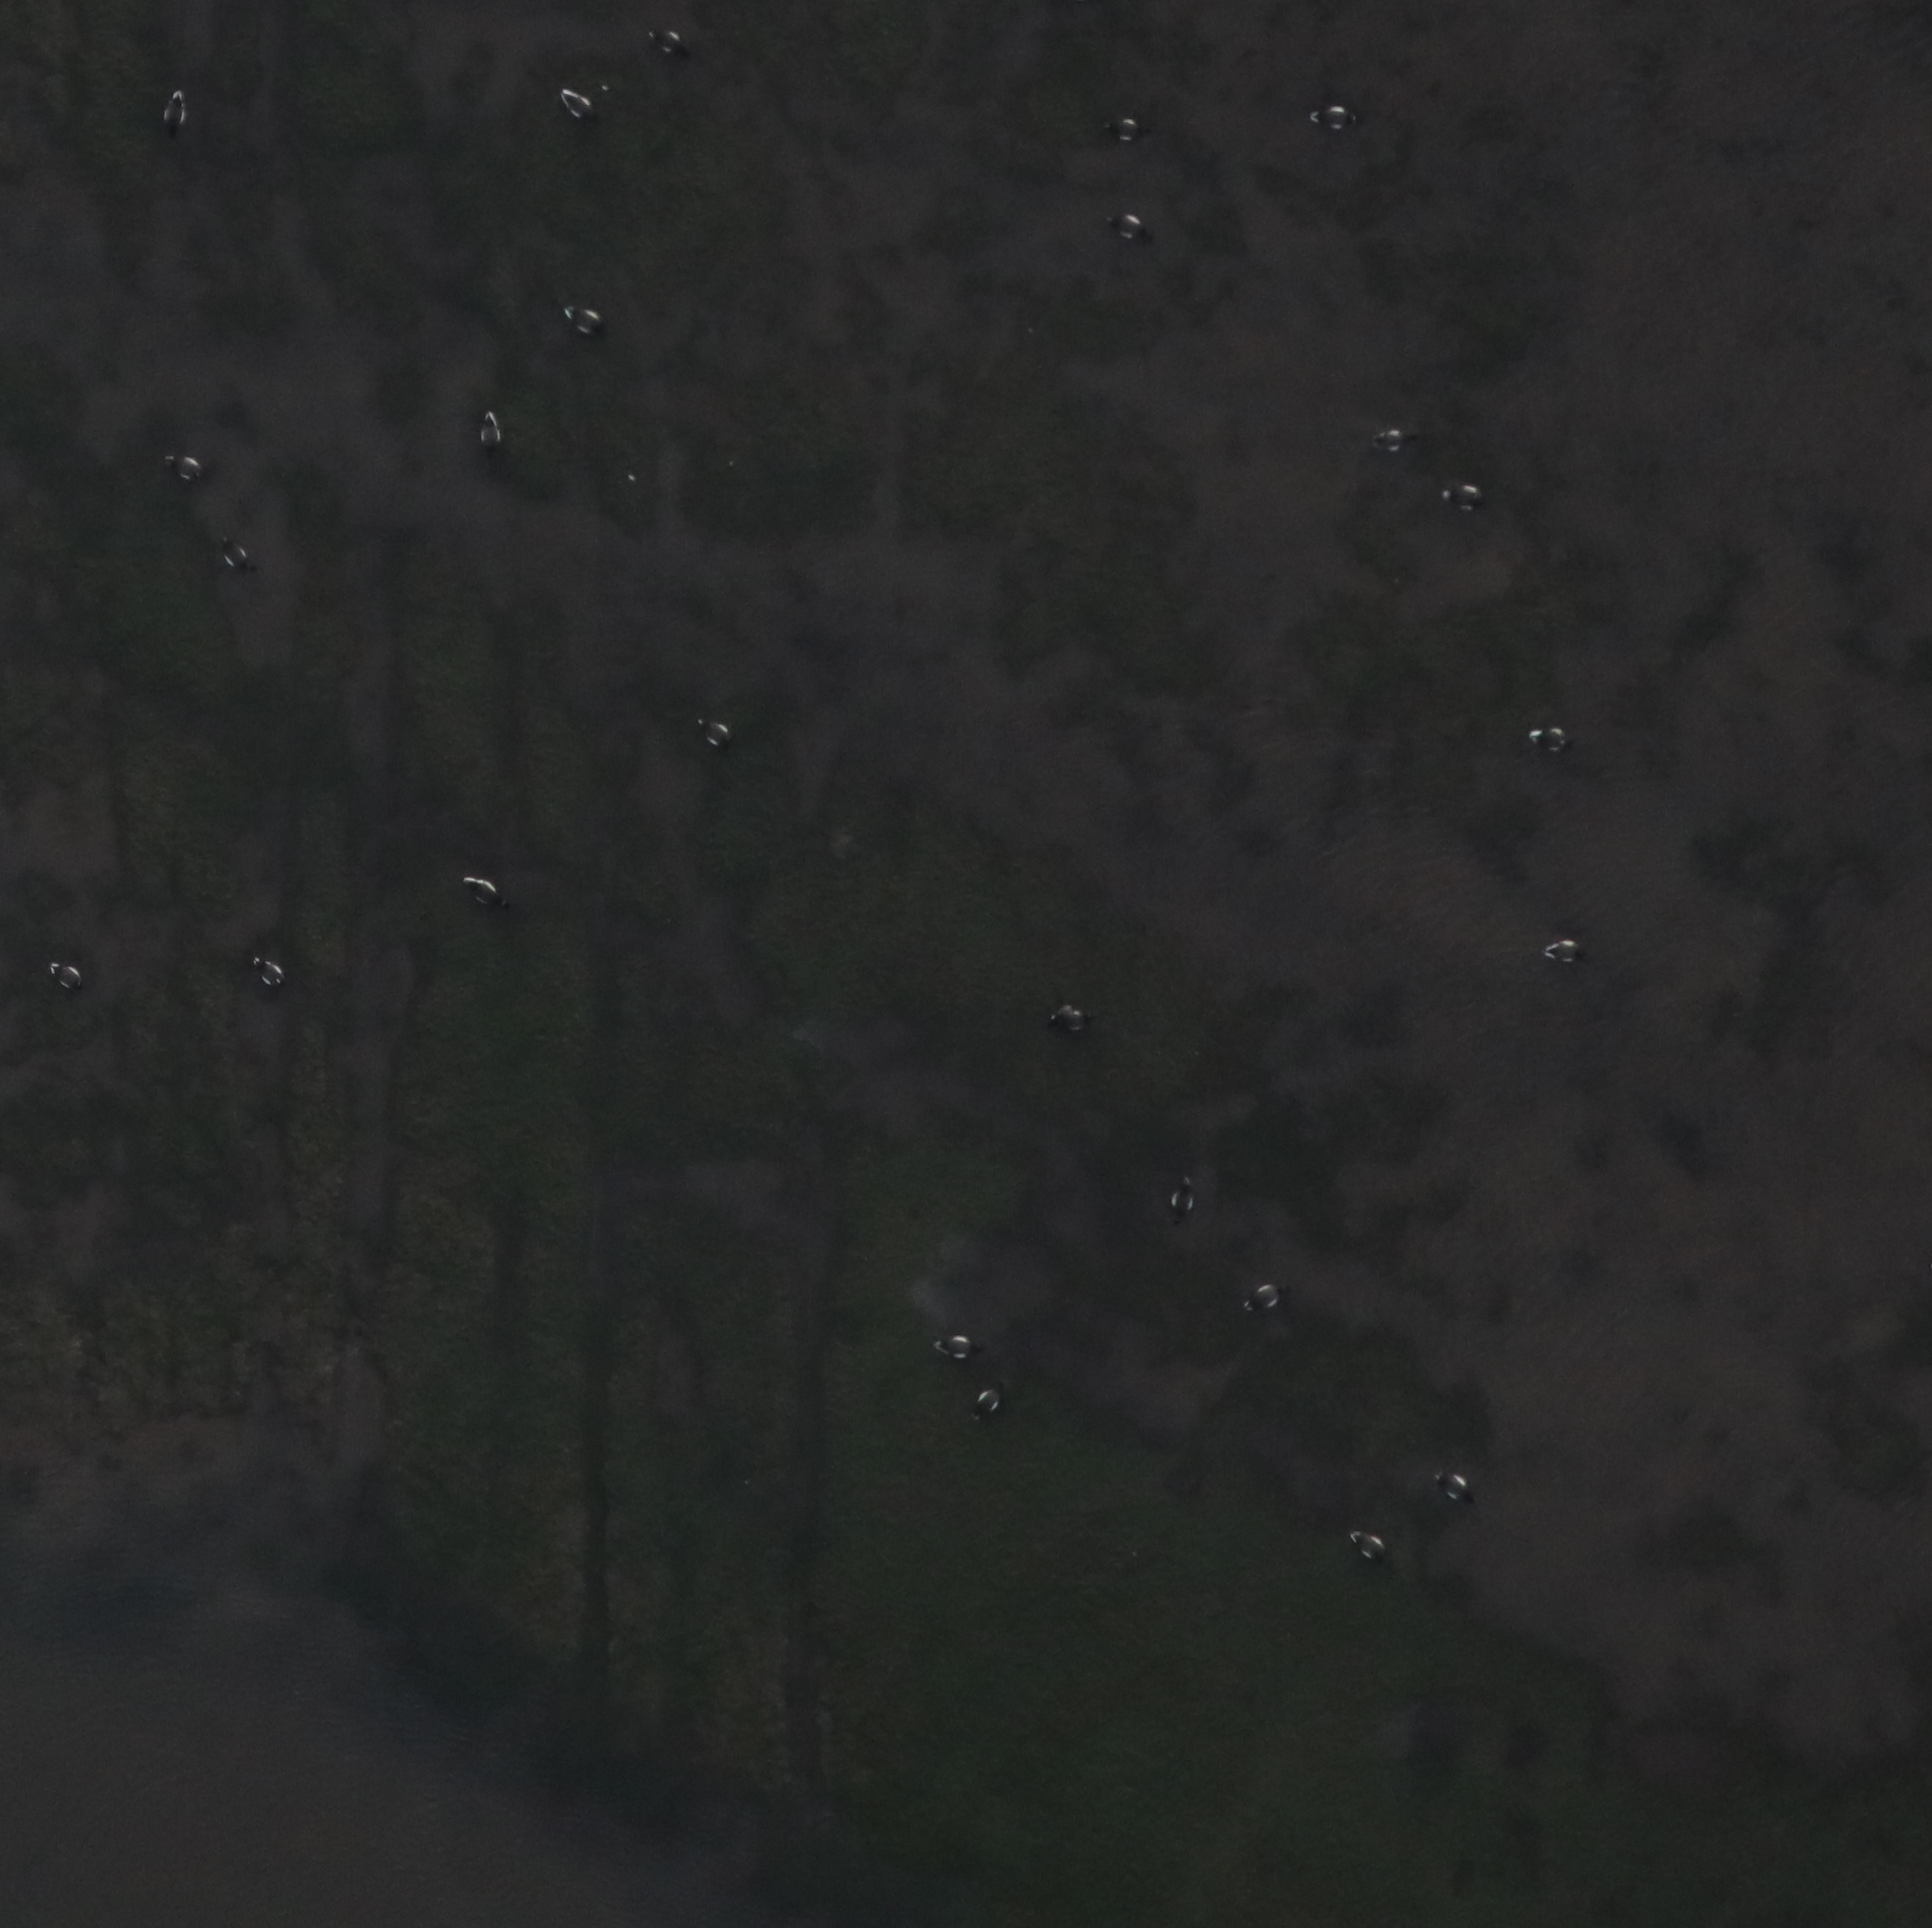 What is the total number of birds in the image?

25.